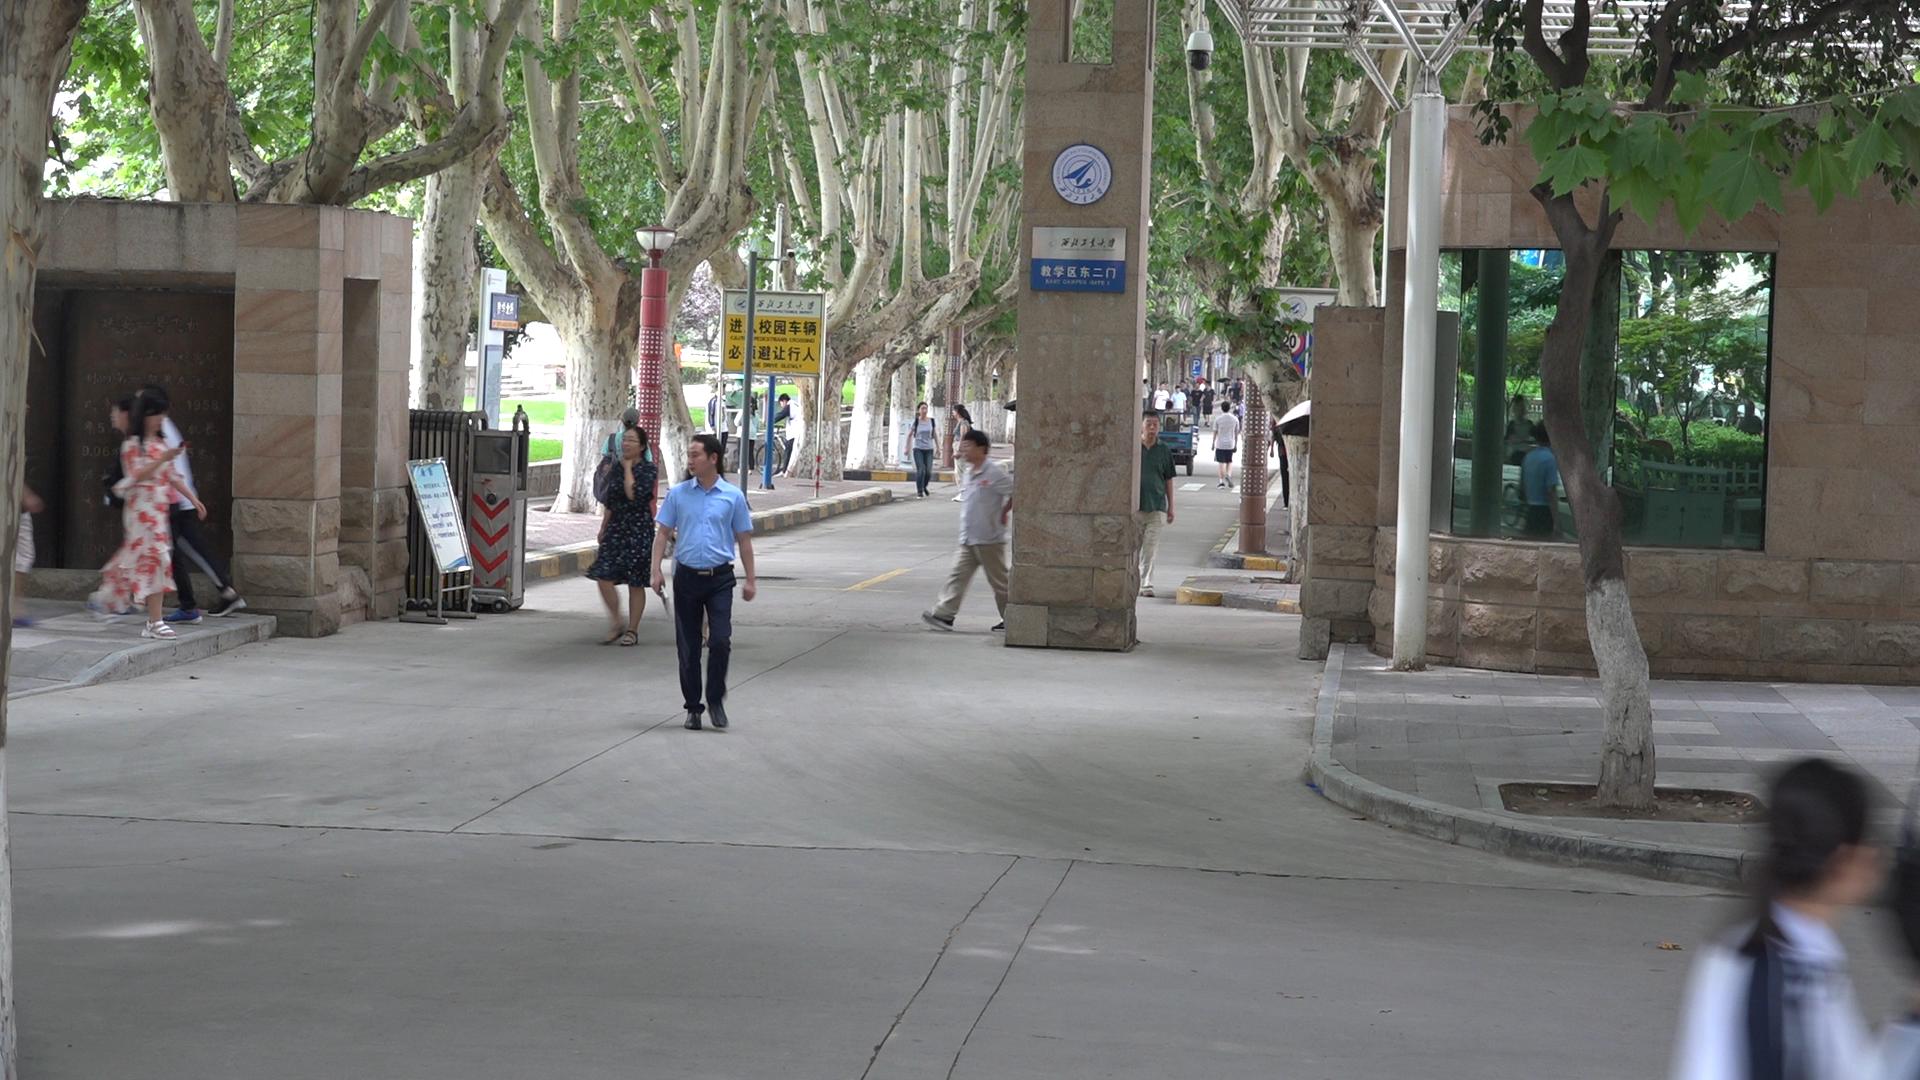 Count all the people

28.